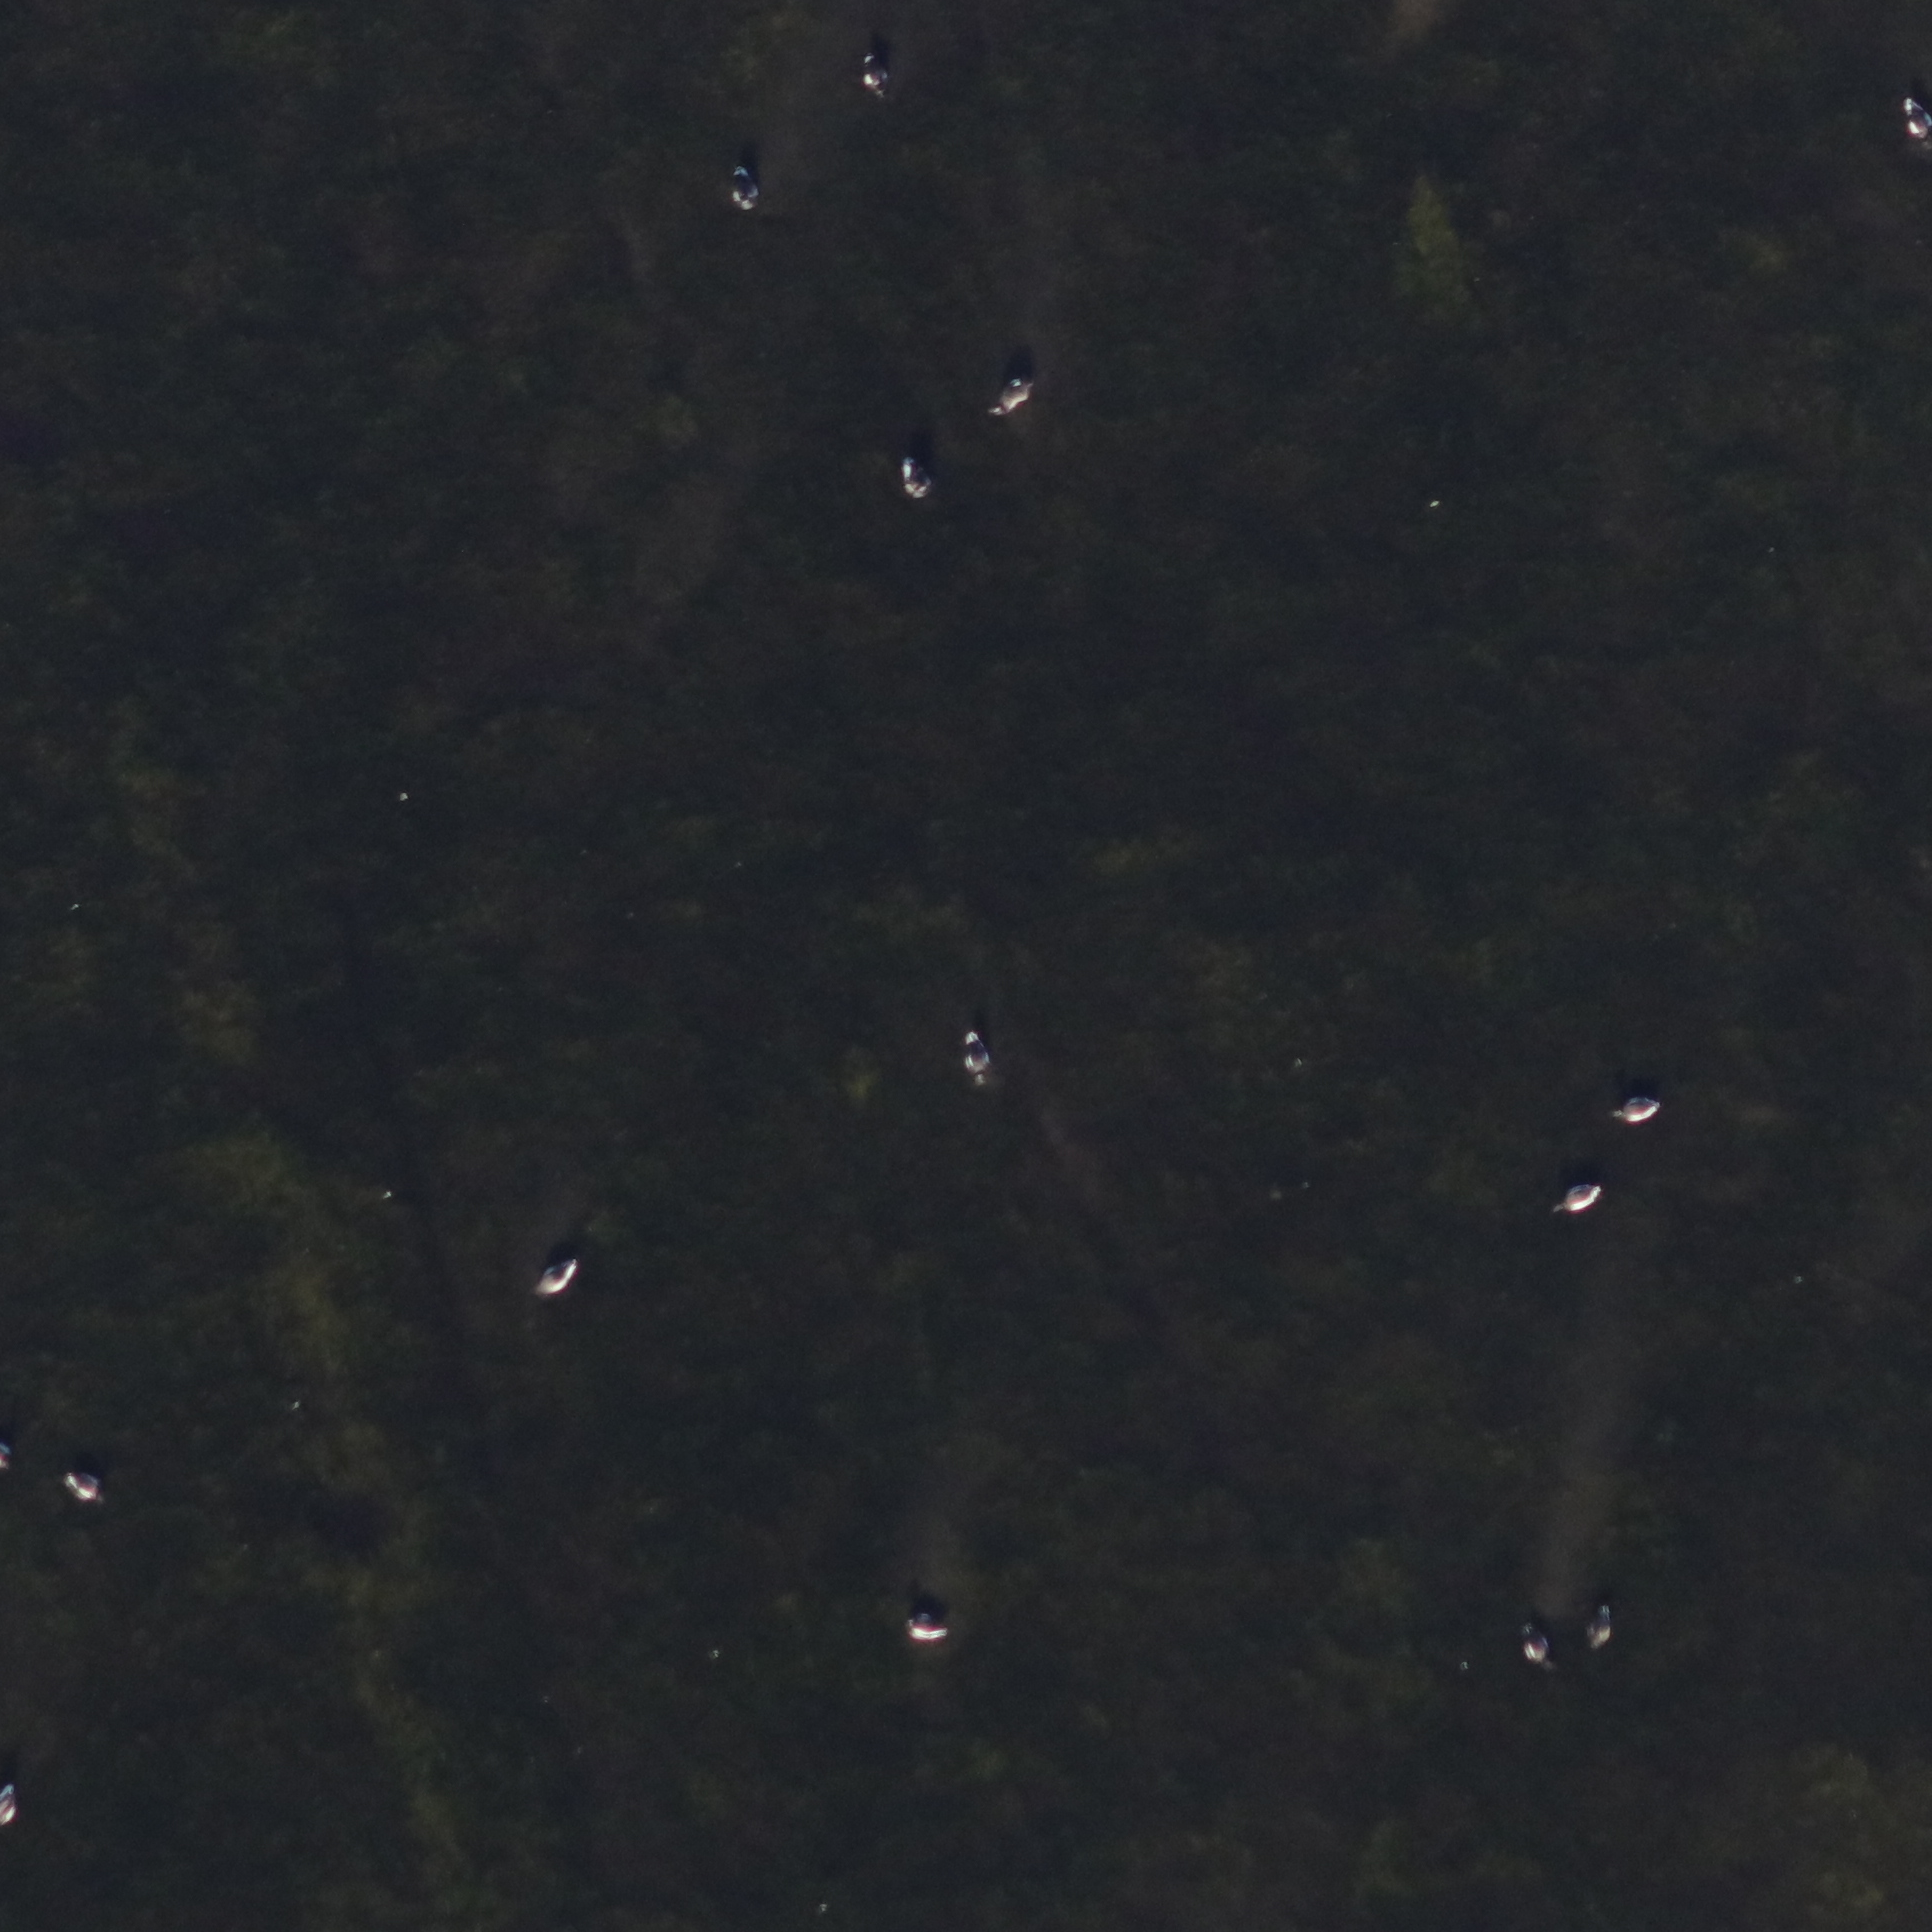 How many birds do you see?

14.